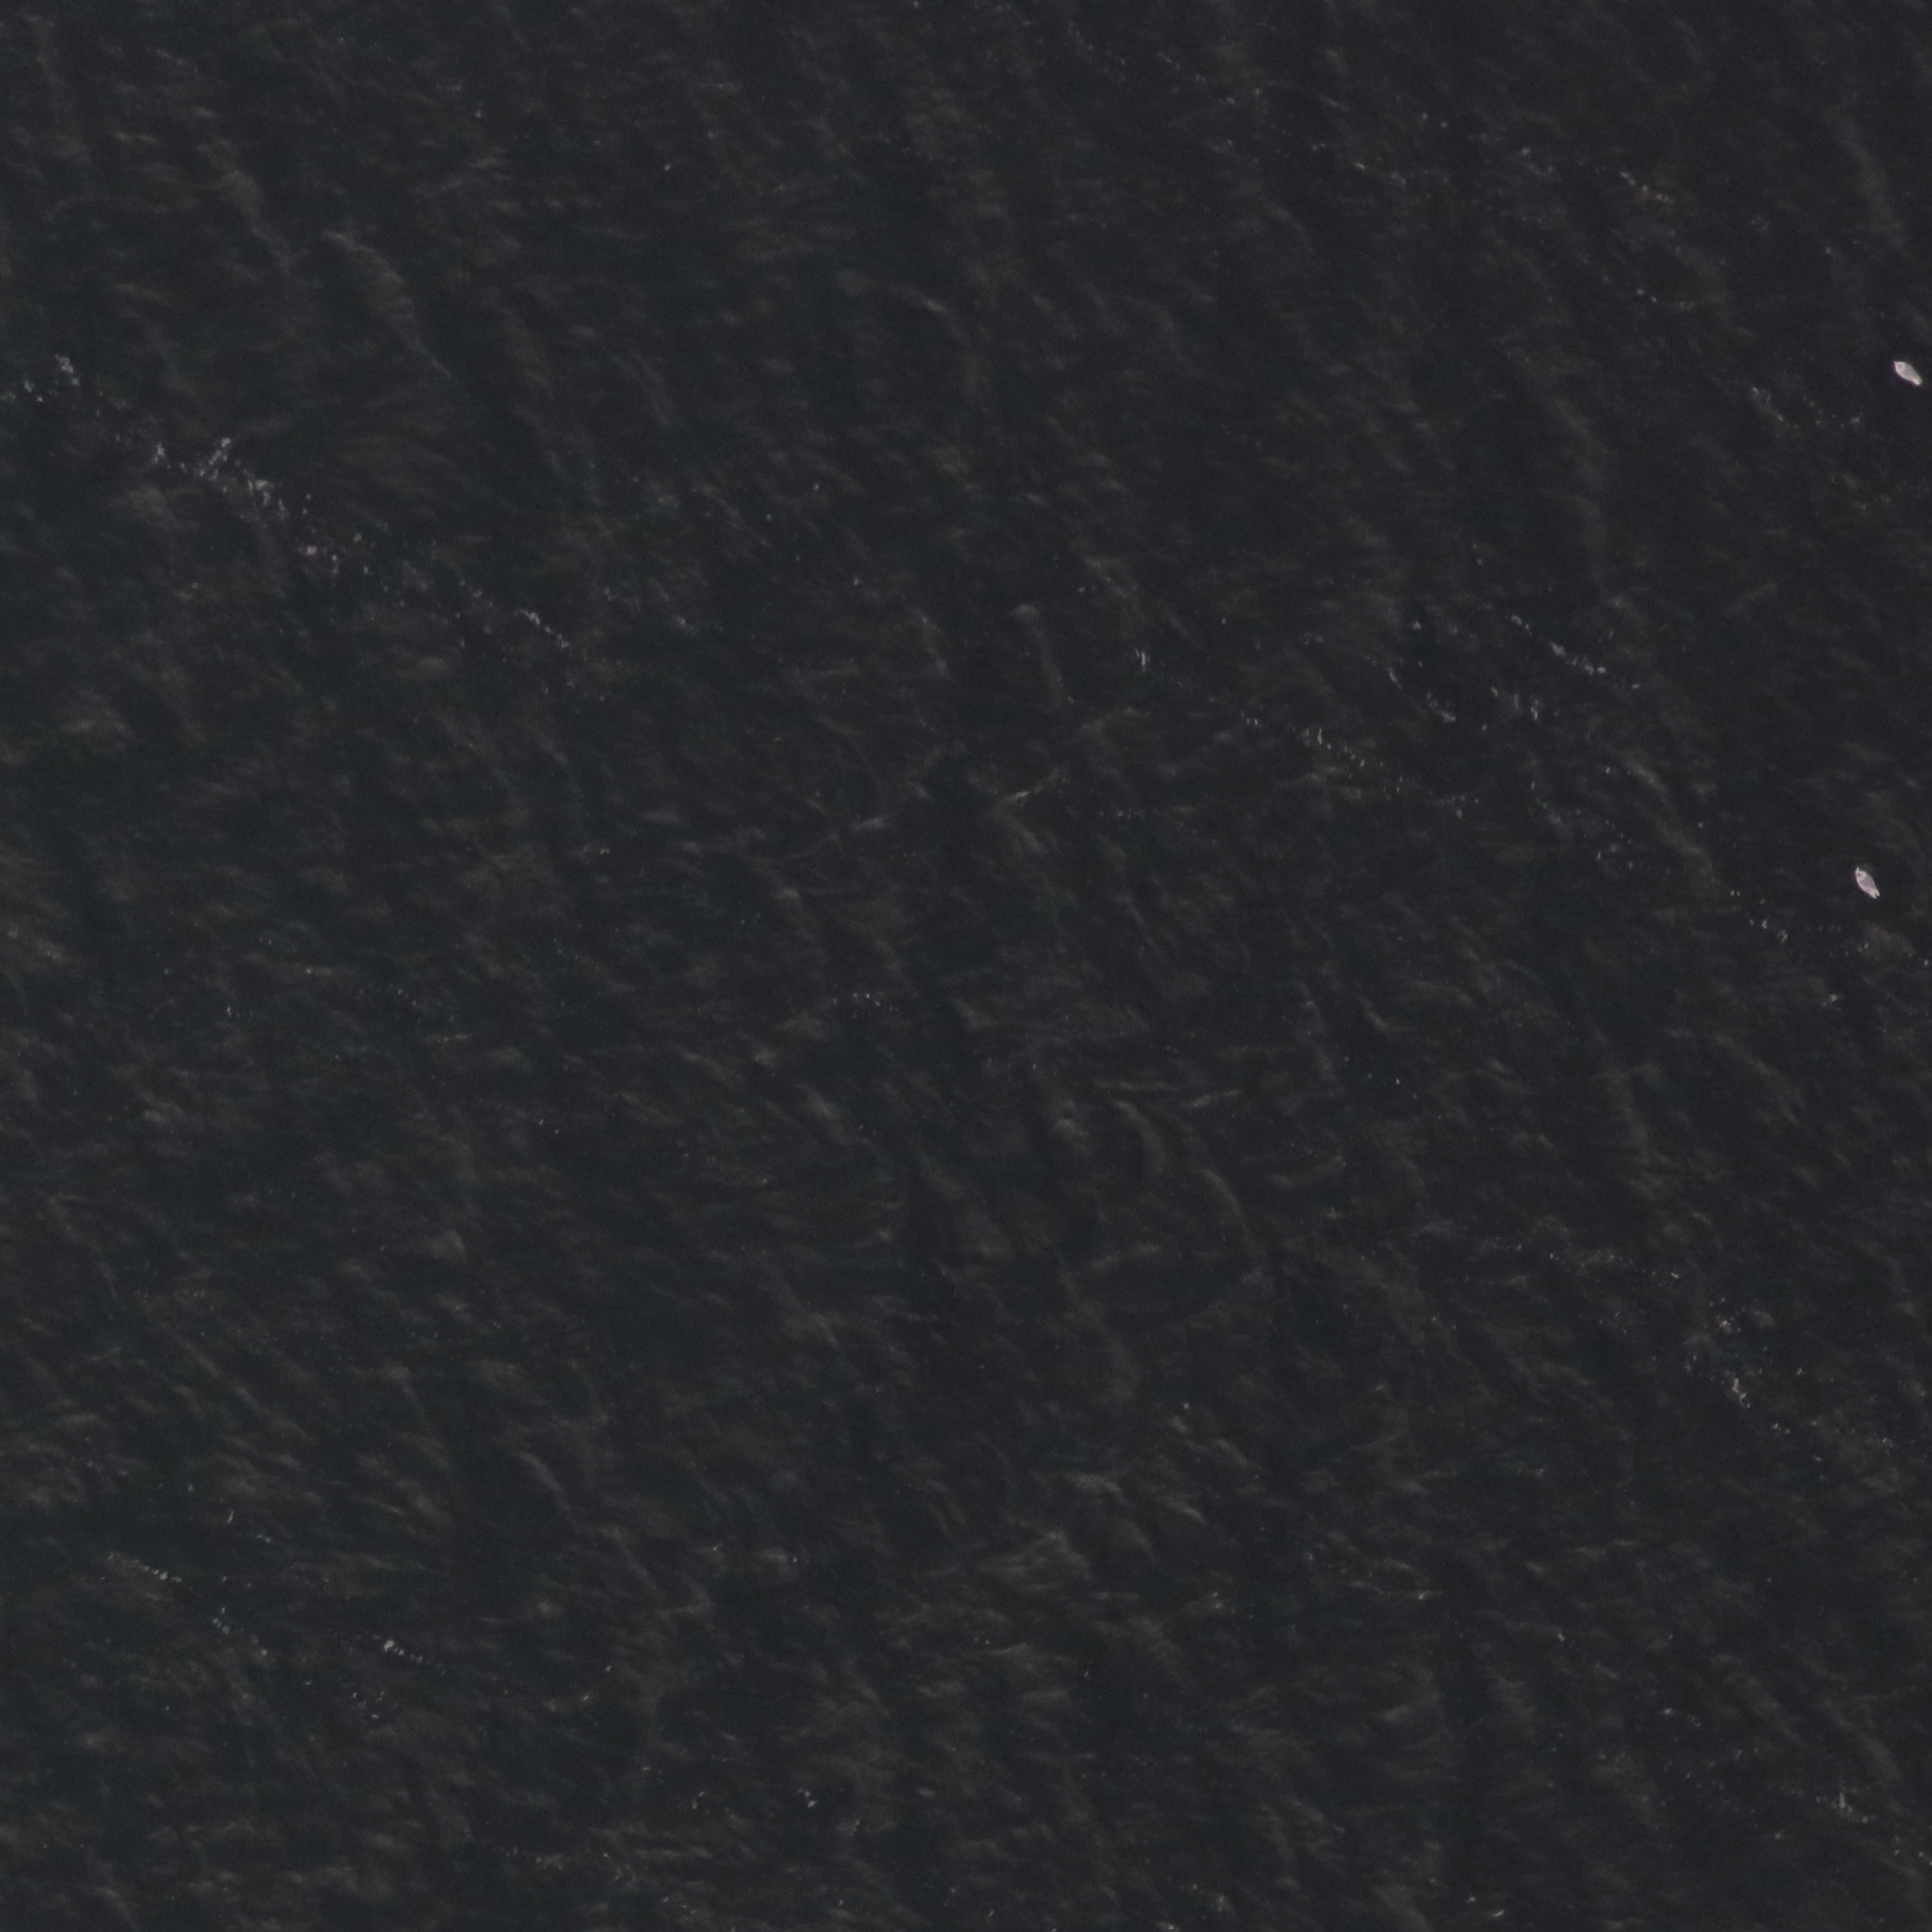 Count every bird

2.